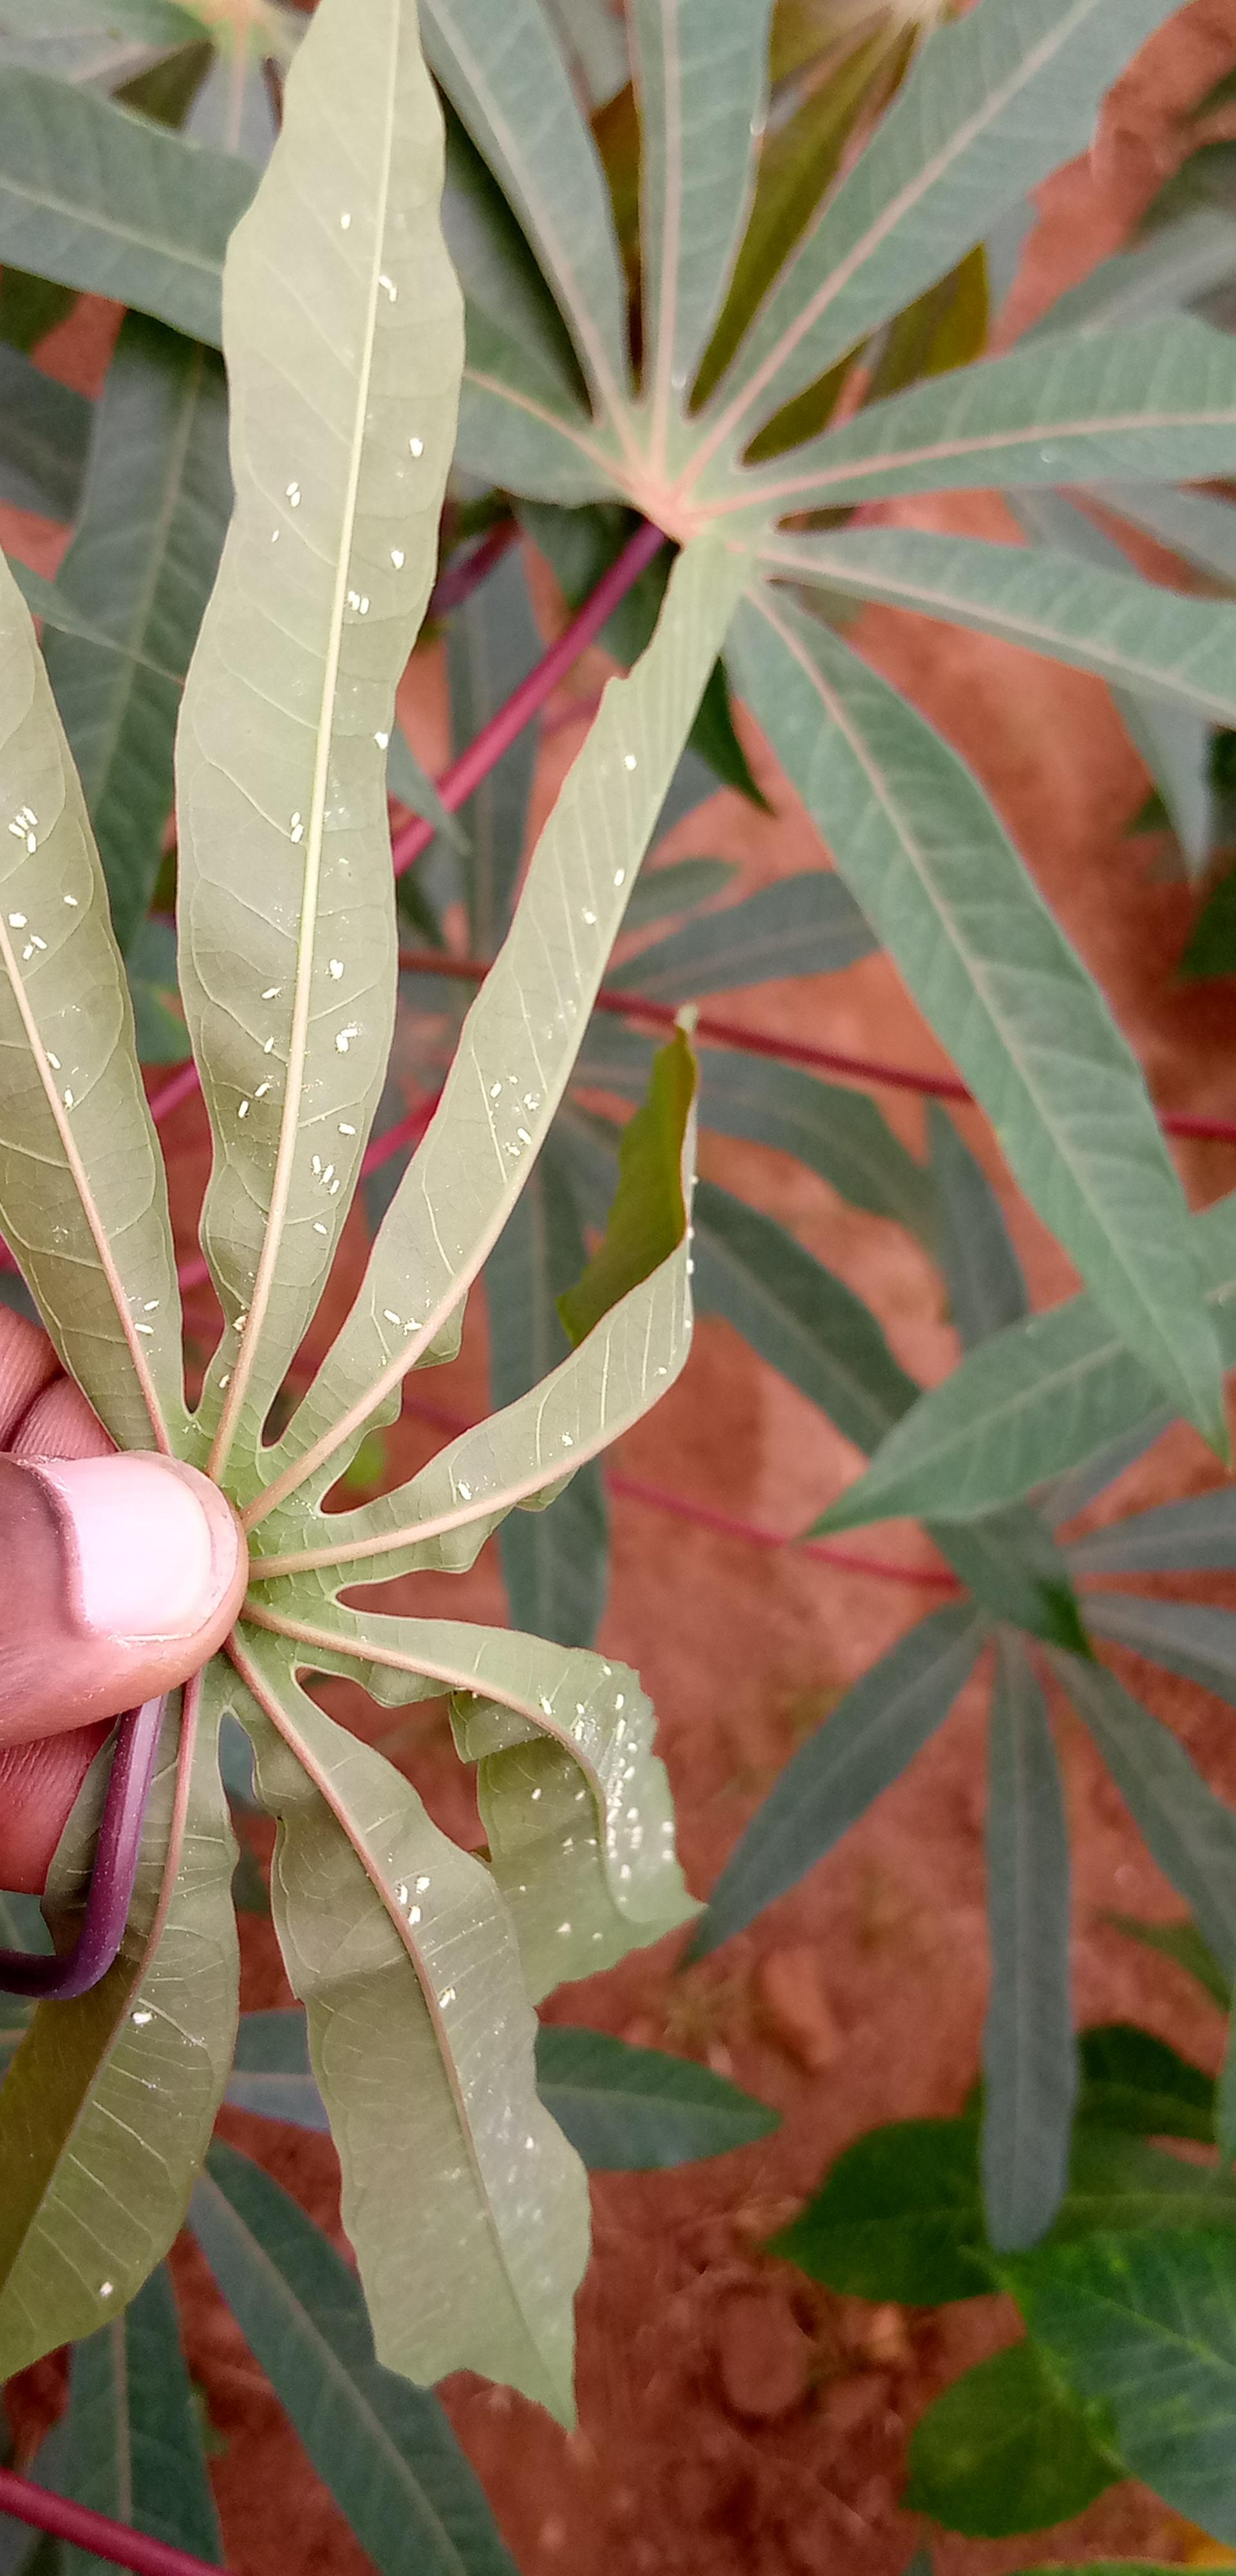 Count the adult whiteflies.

69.